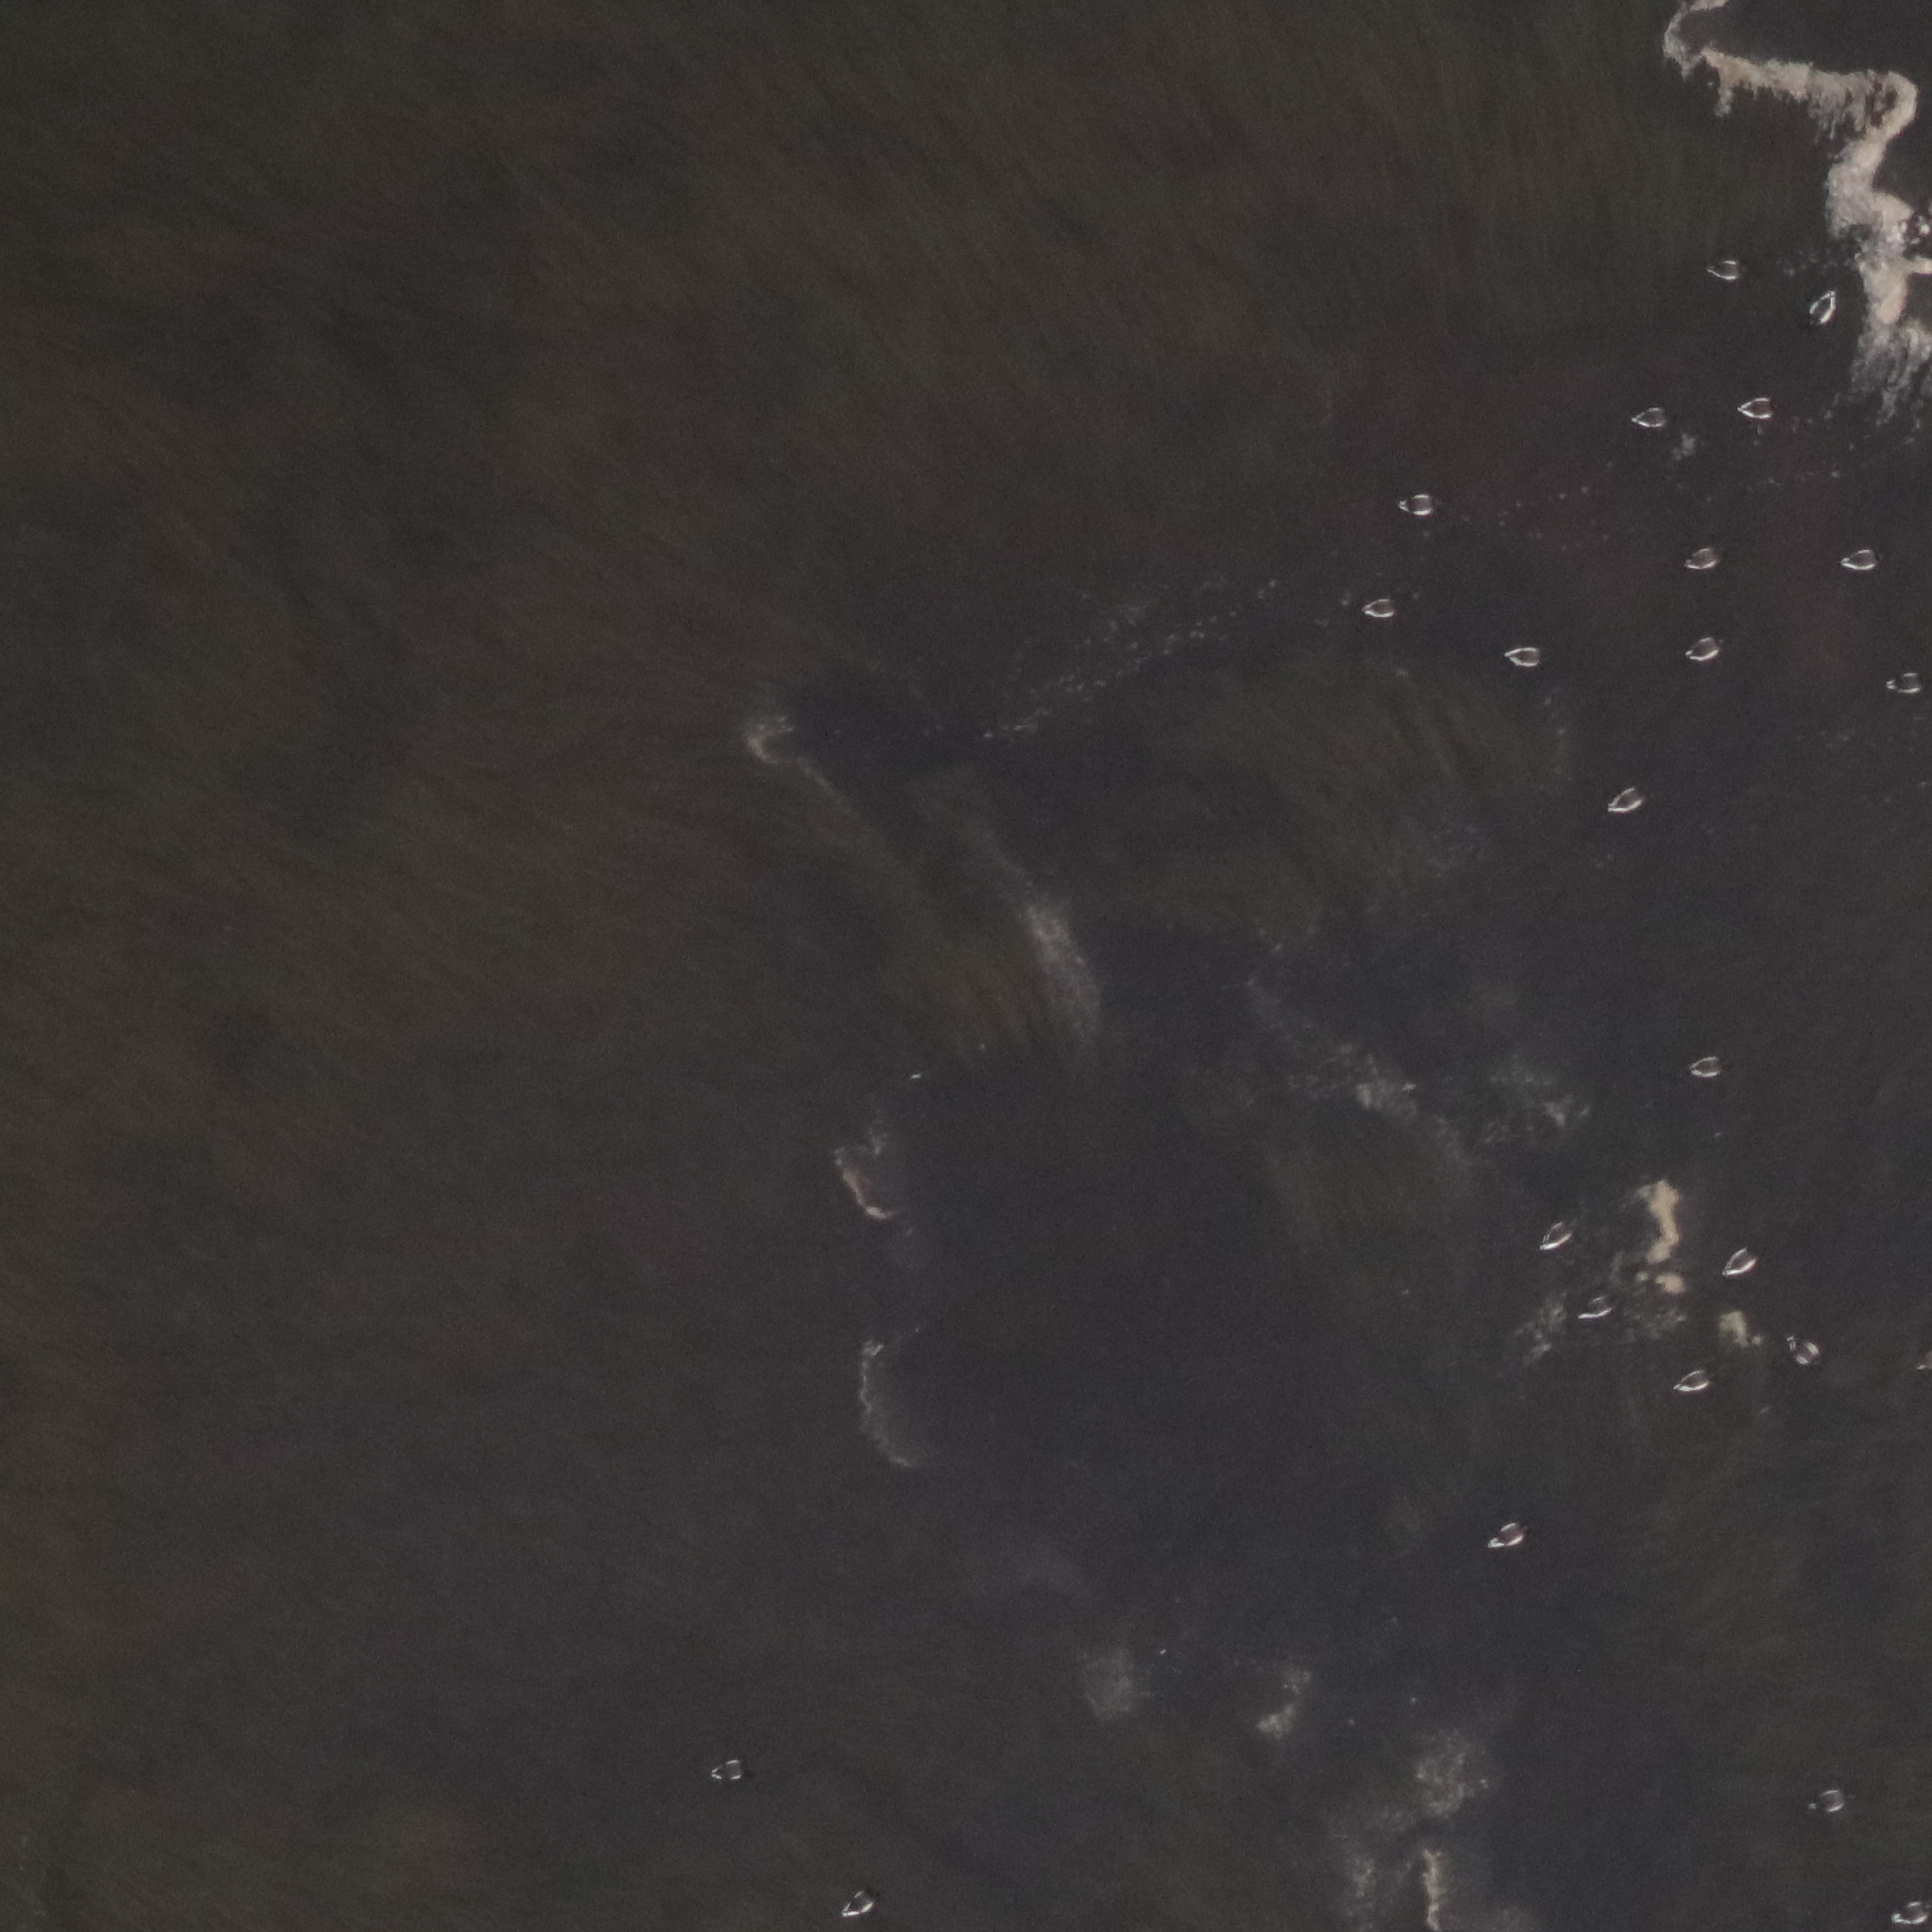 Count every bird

23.